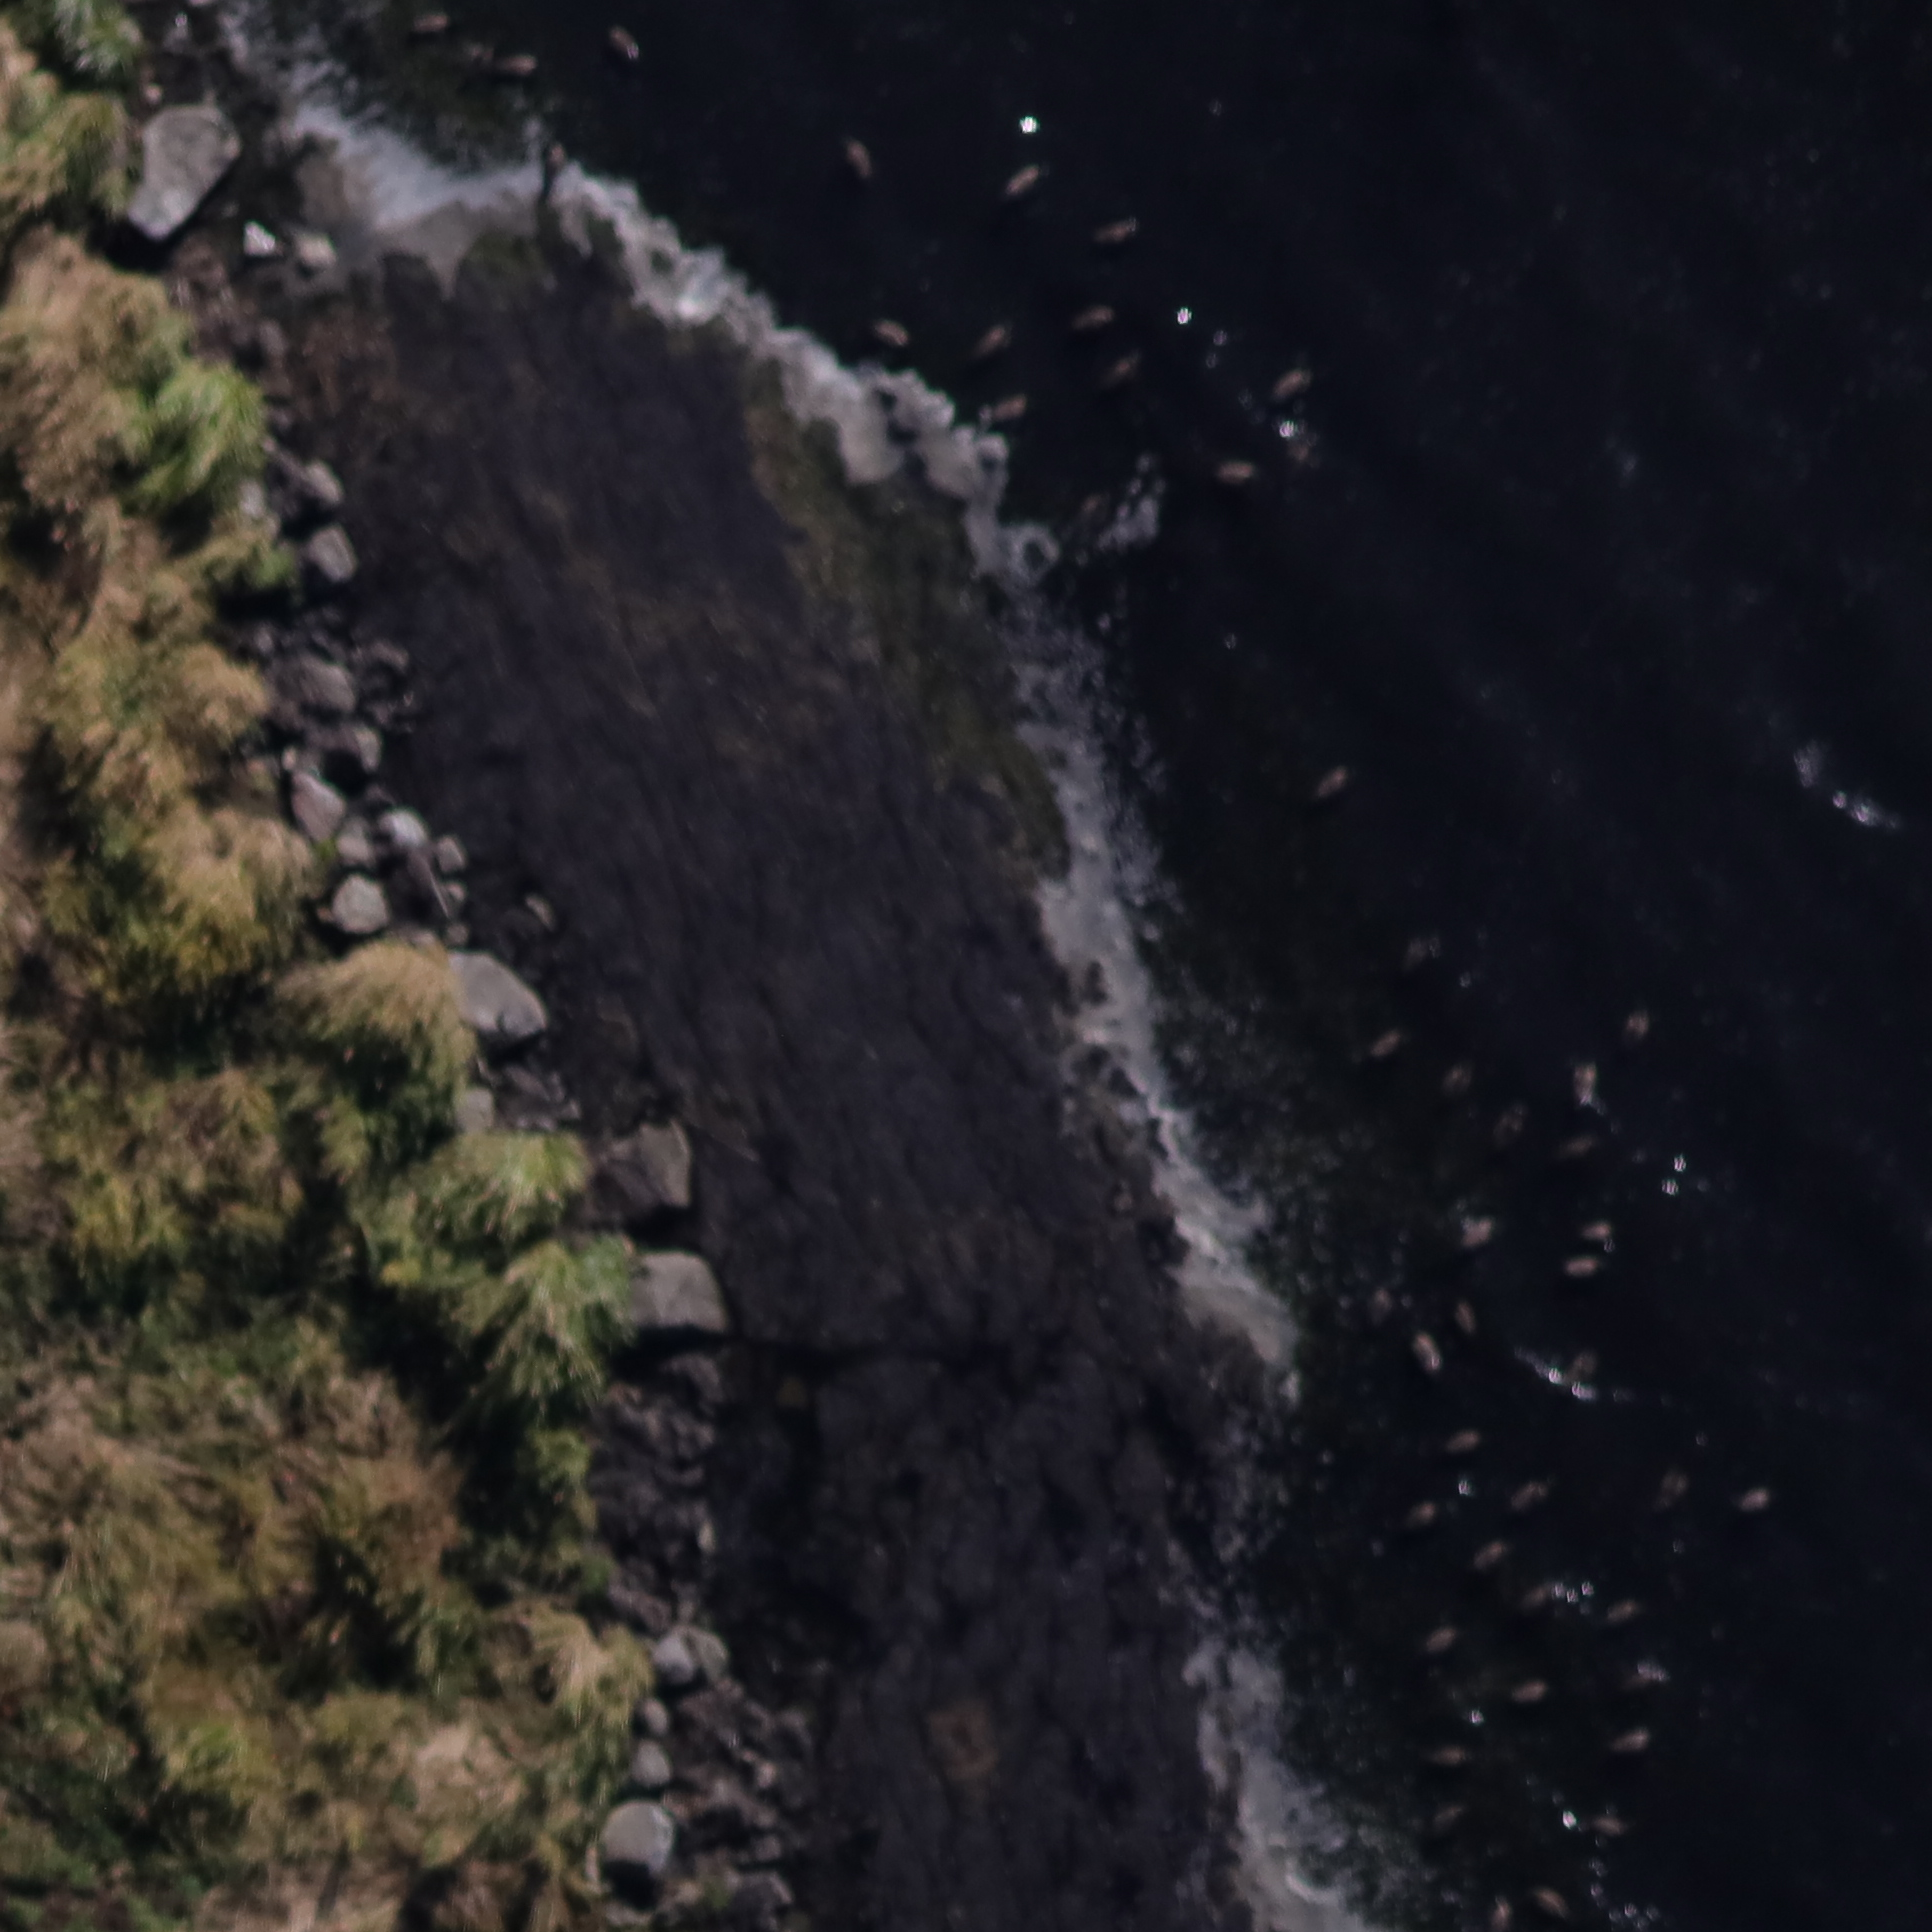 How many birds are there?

48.